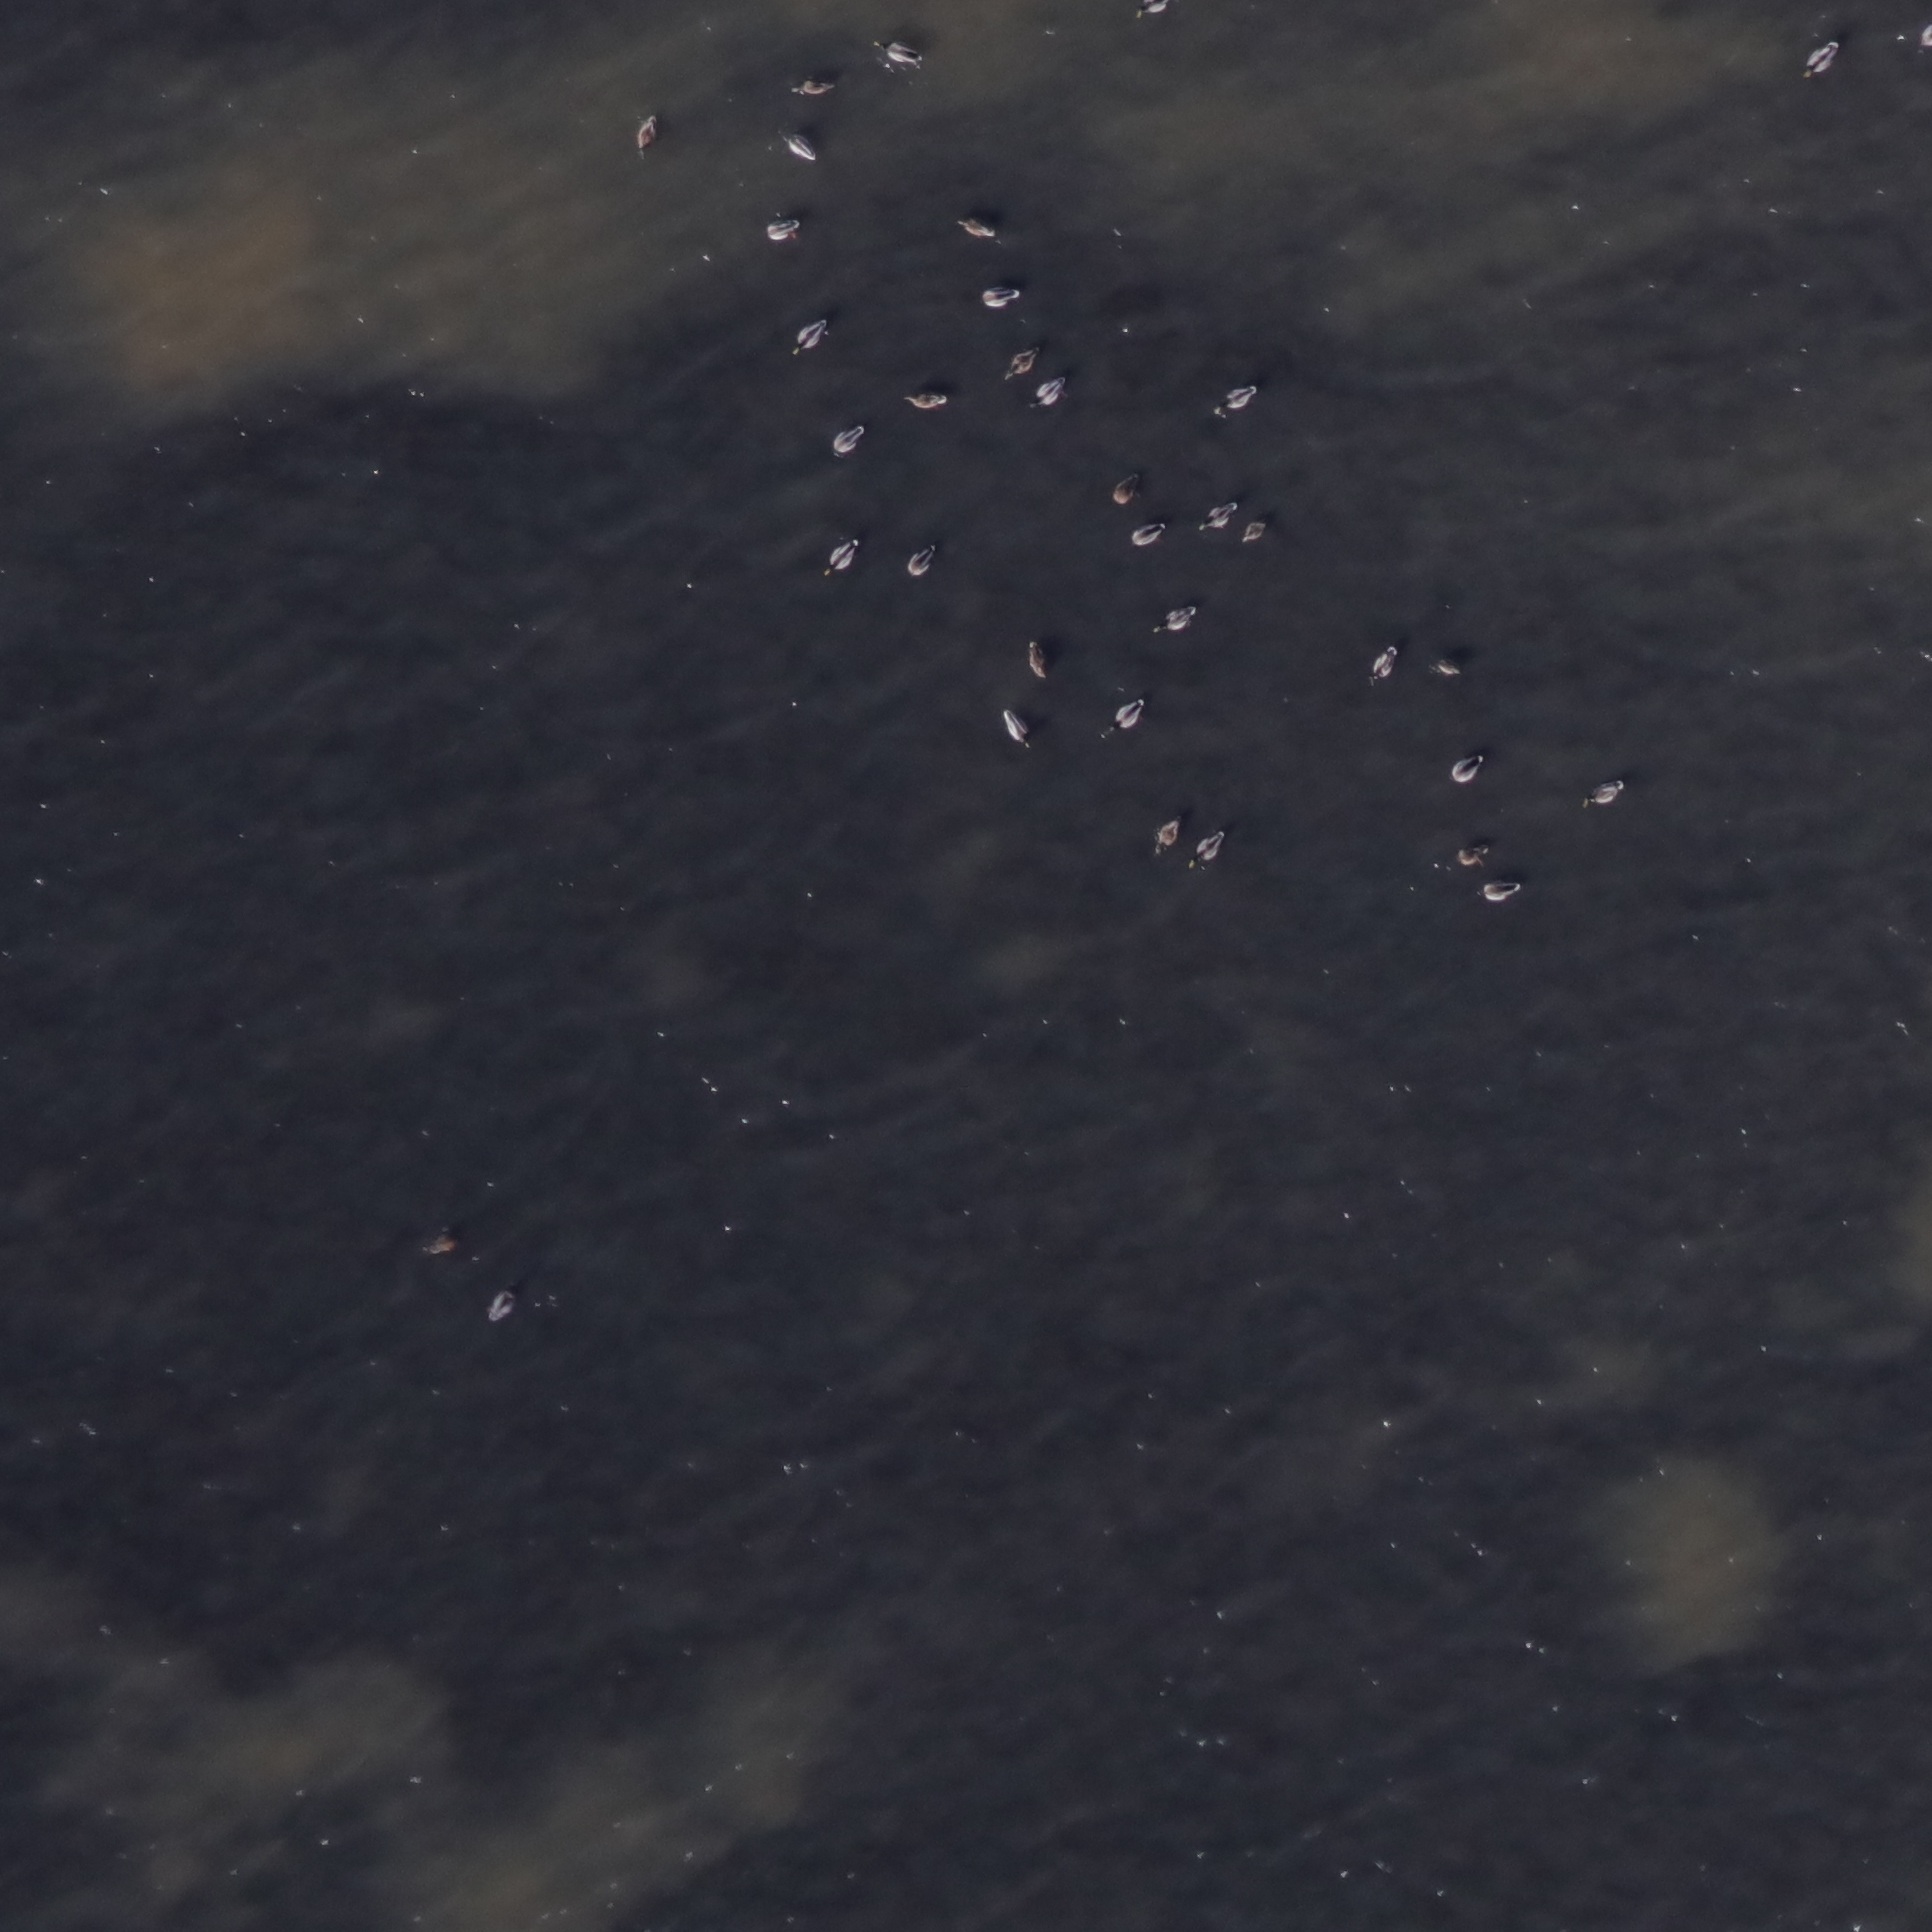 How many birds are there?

35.